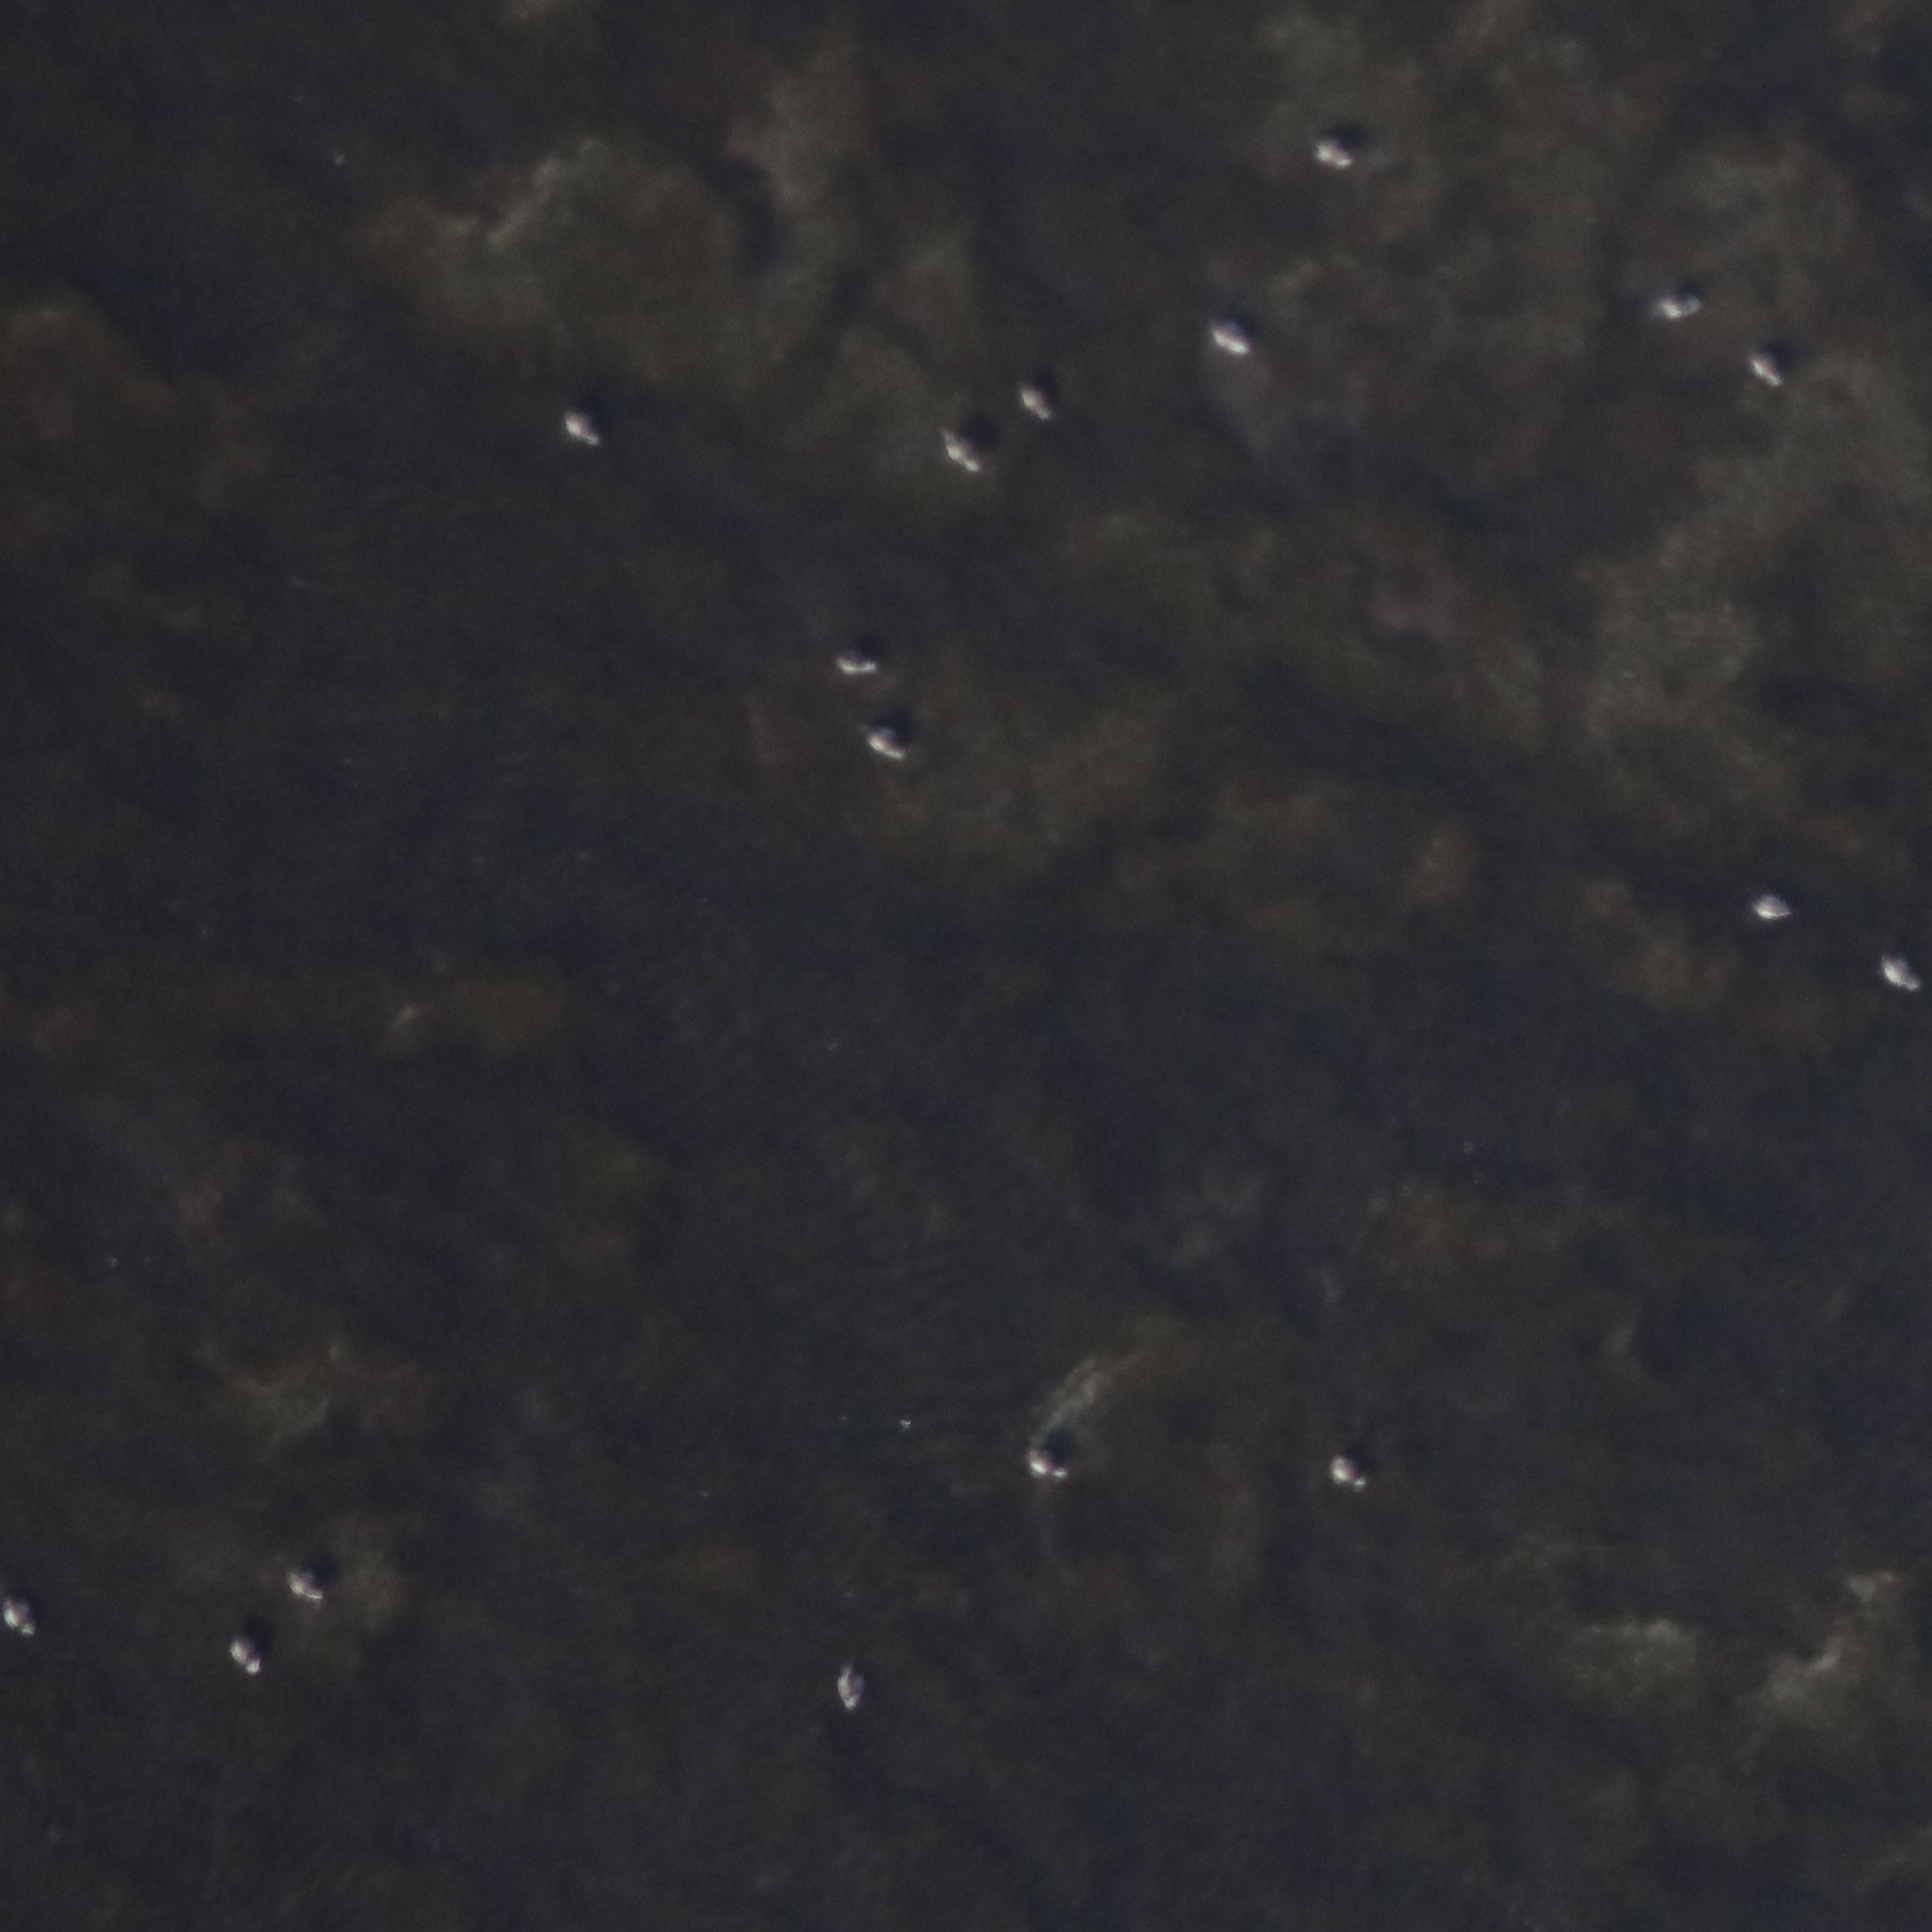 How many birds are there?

17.